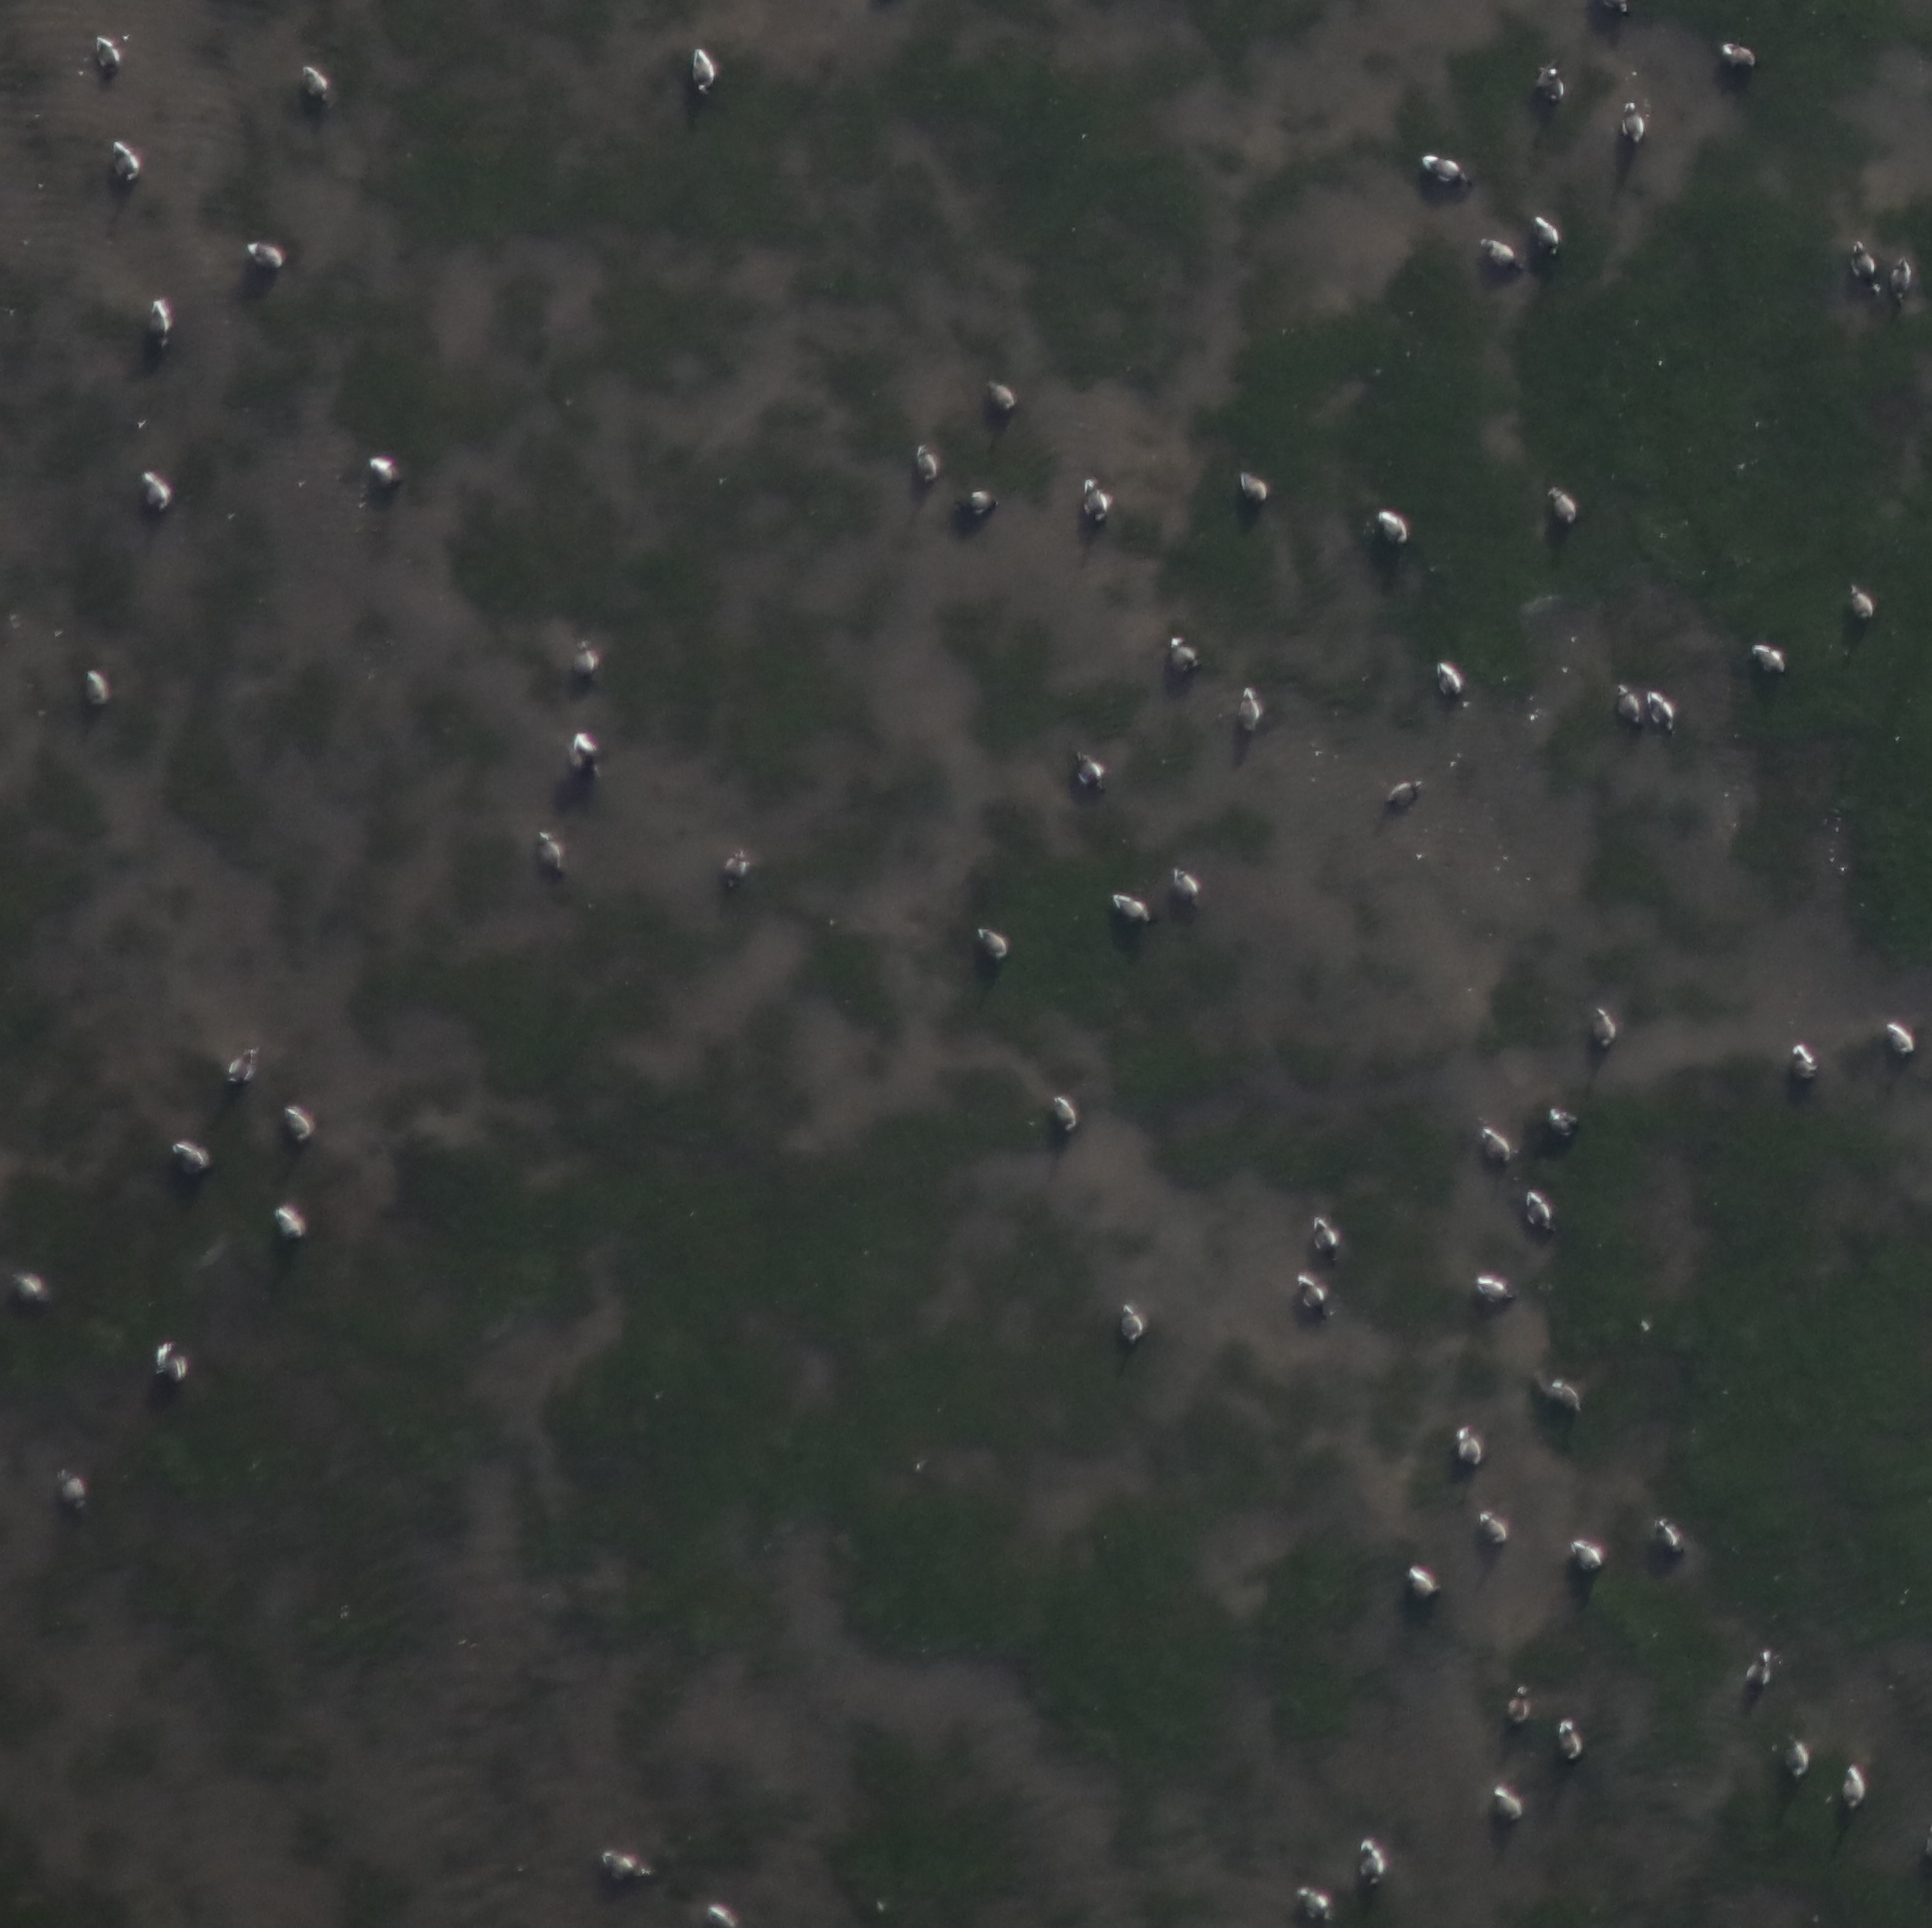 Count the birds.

73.